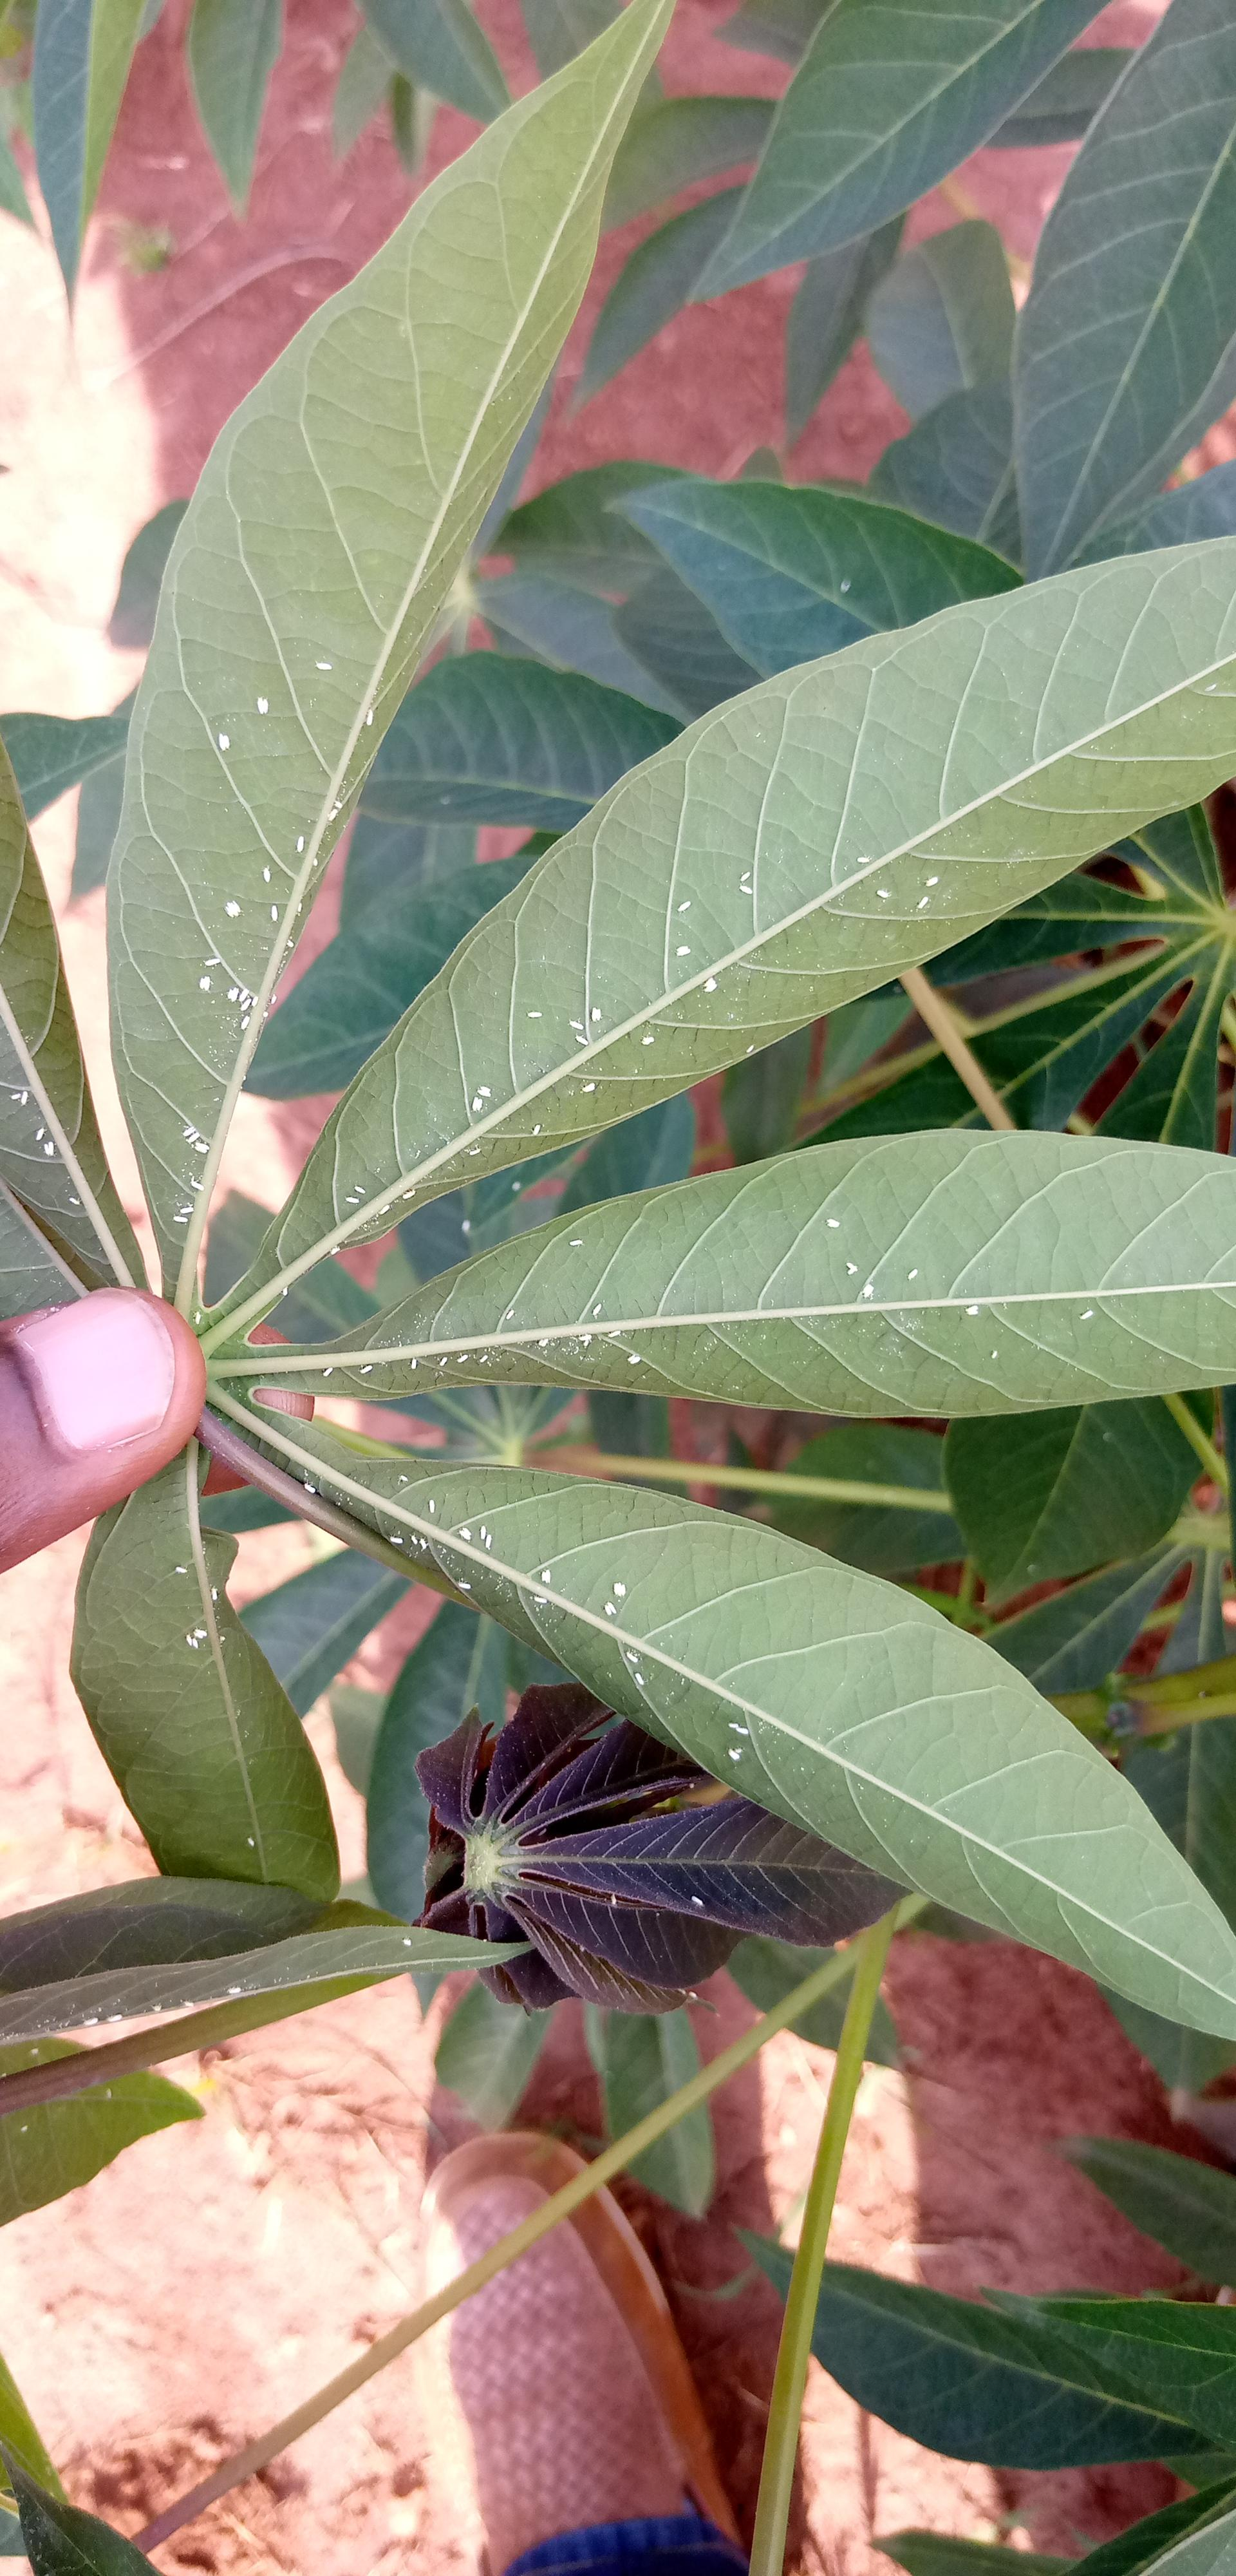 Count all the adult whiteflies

139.